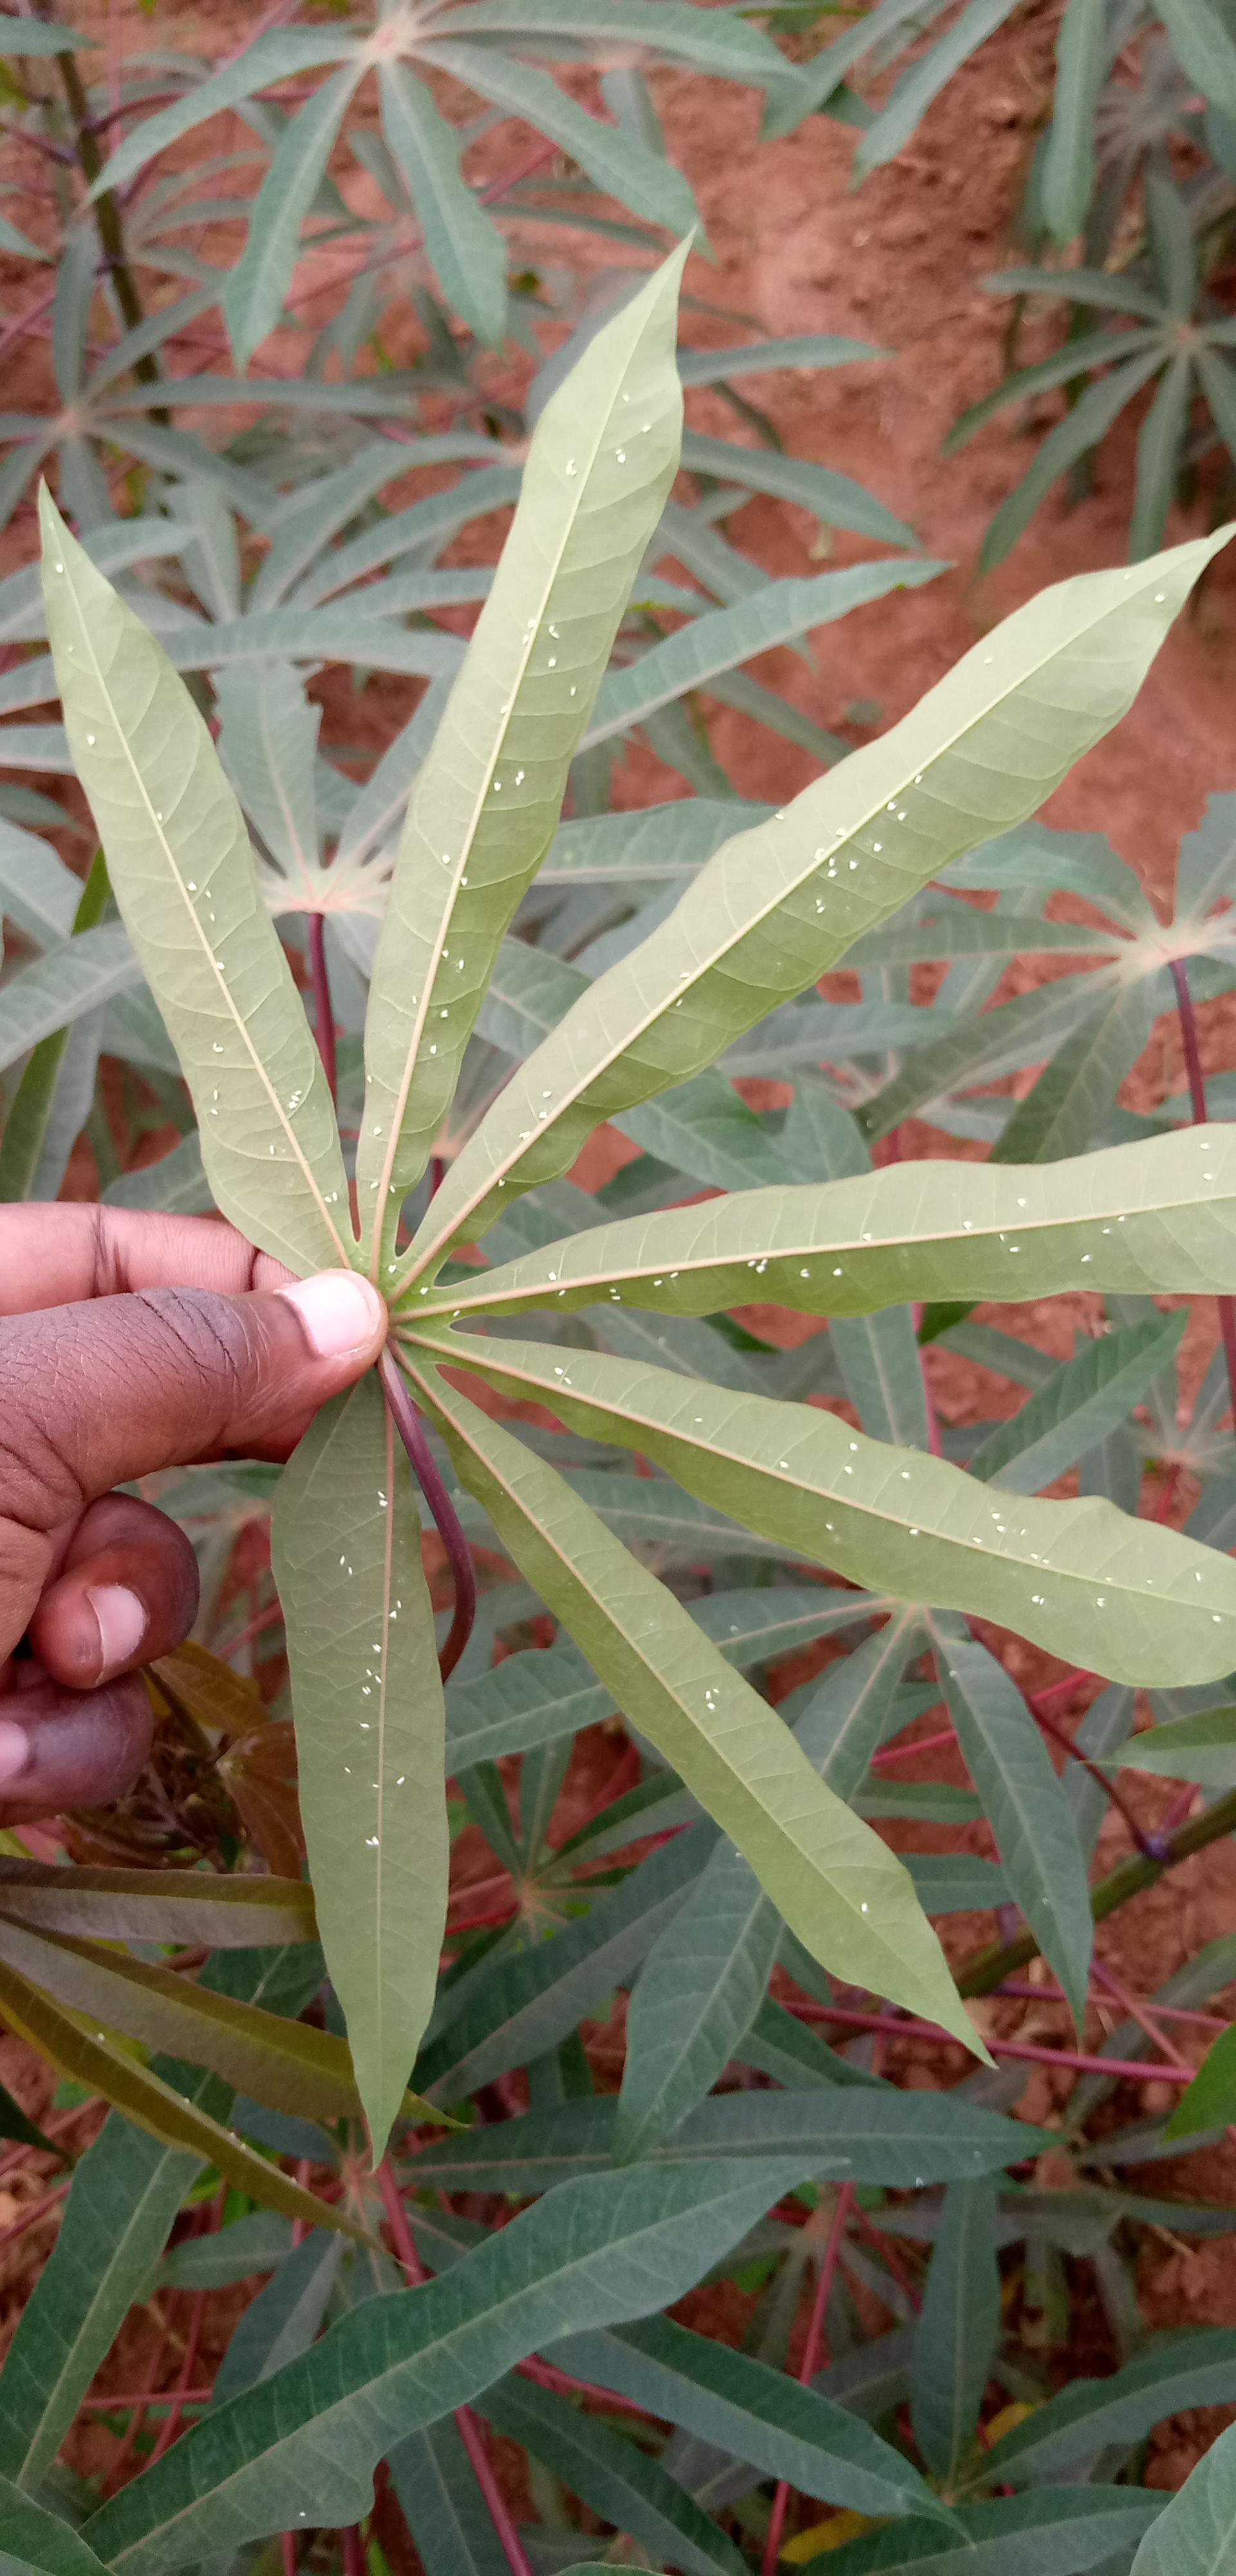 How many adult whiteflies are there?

135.